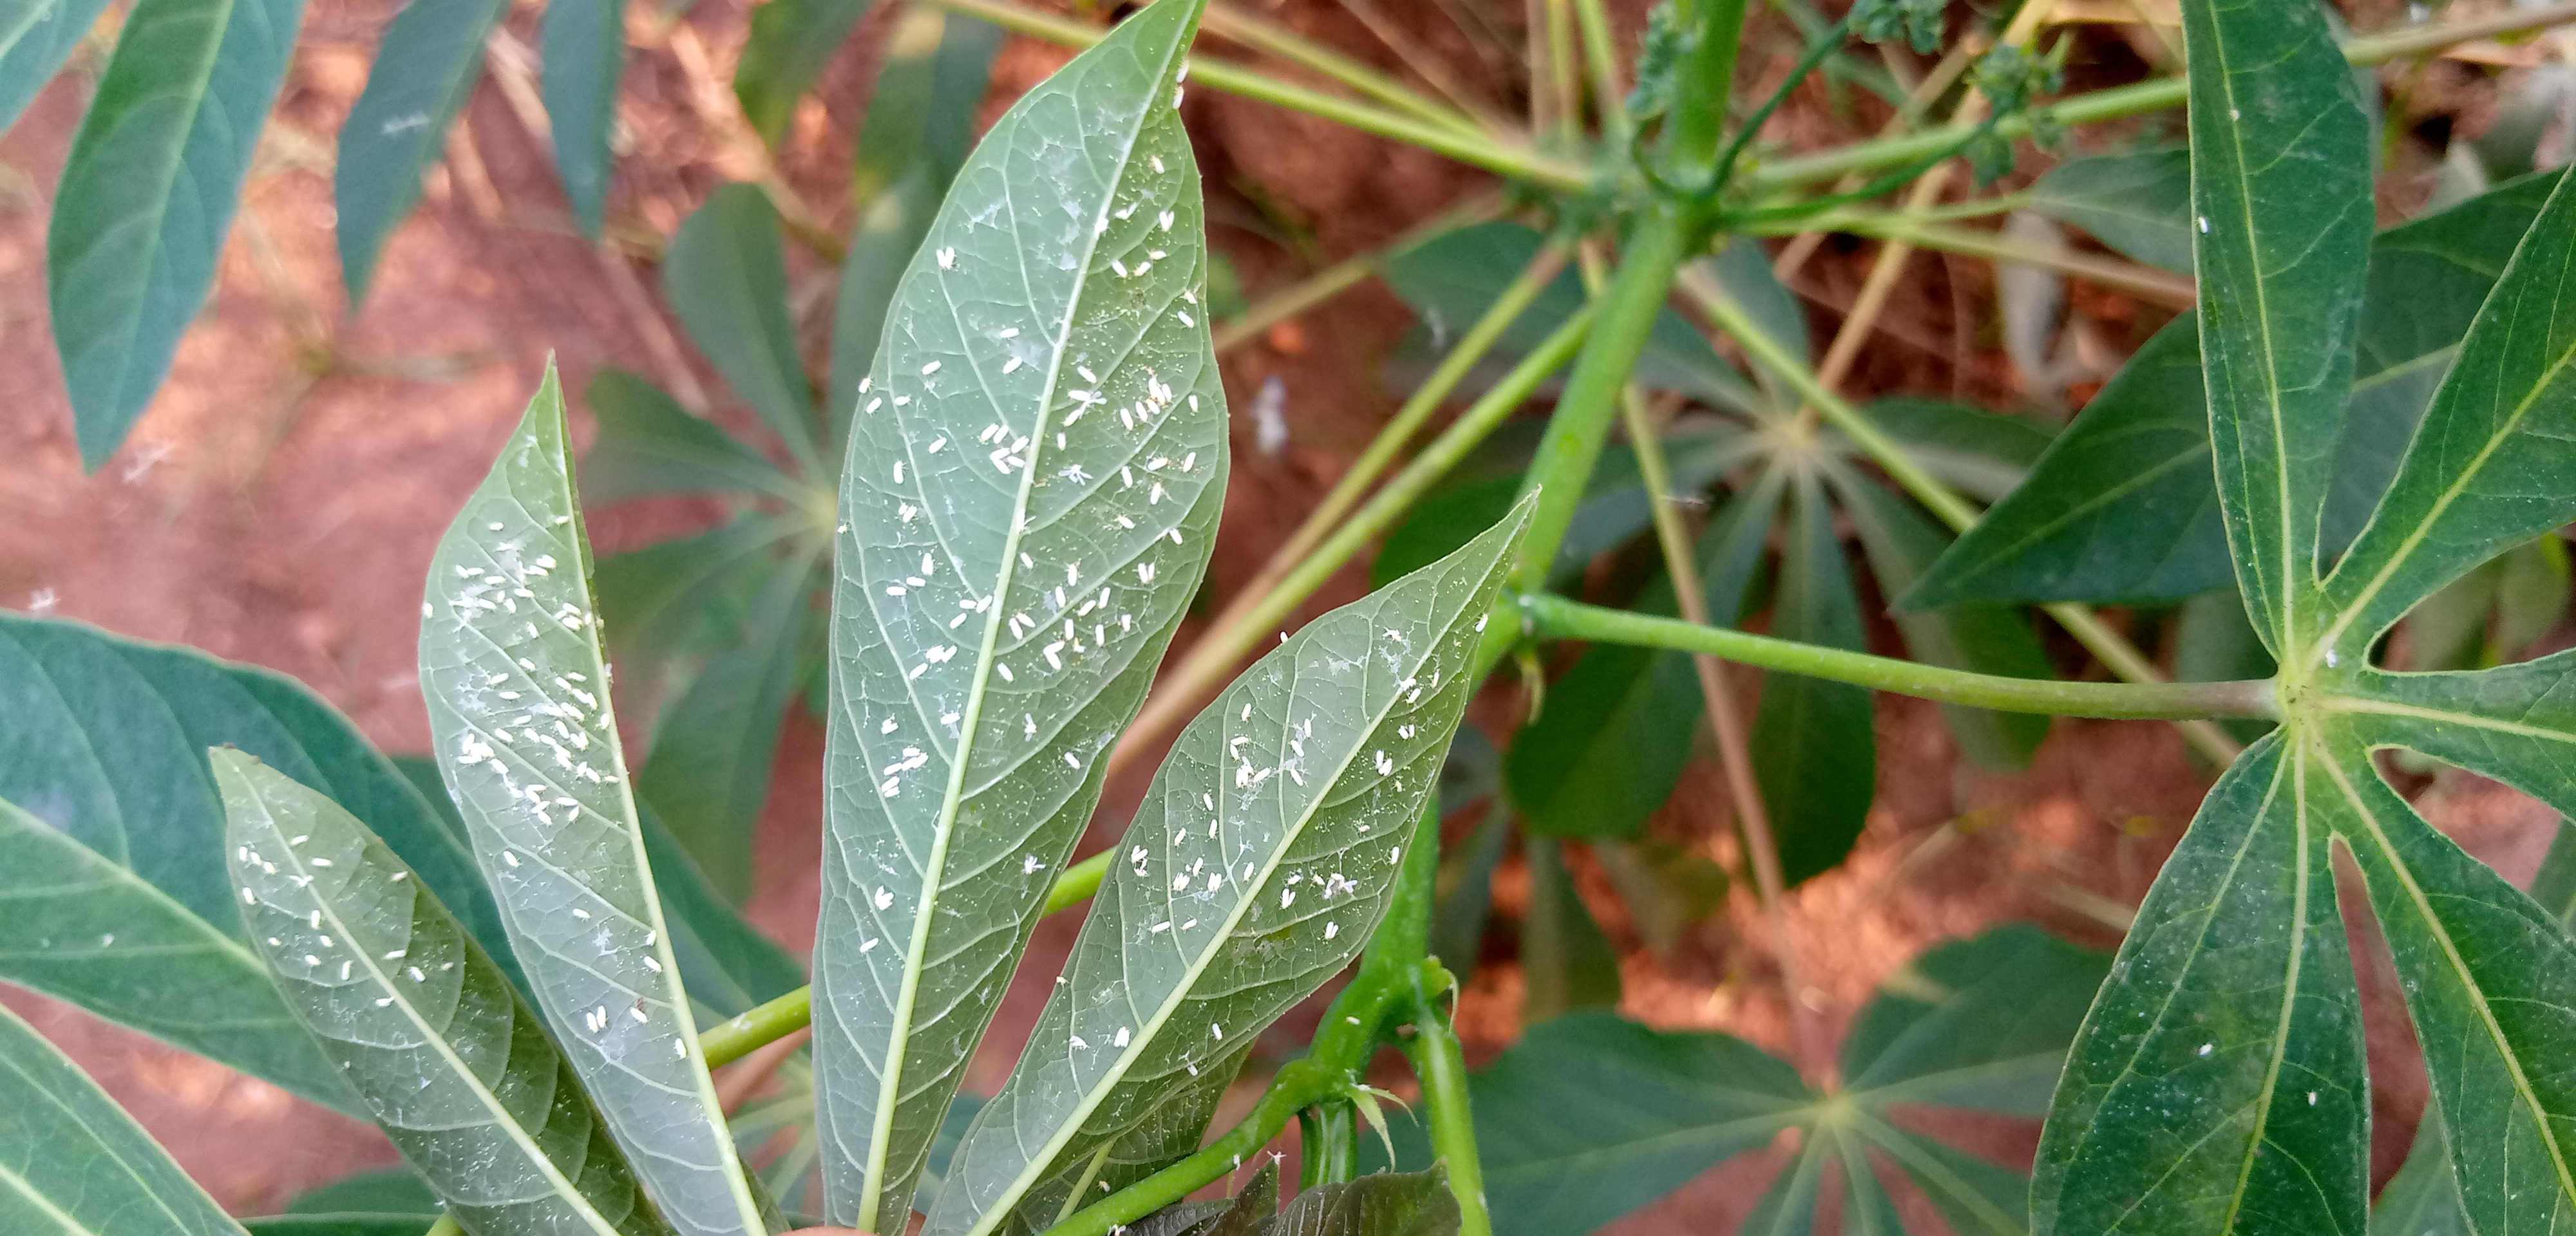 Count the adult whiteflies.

236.